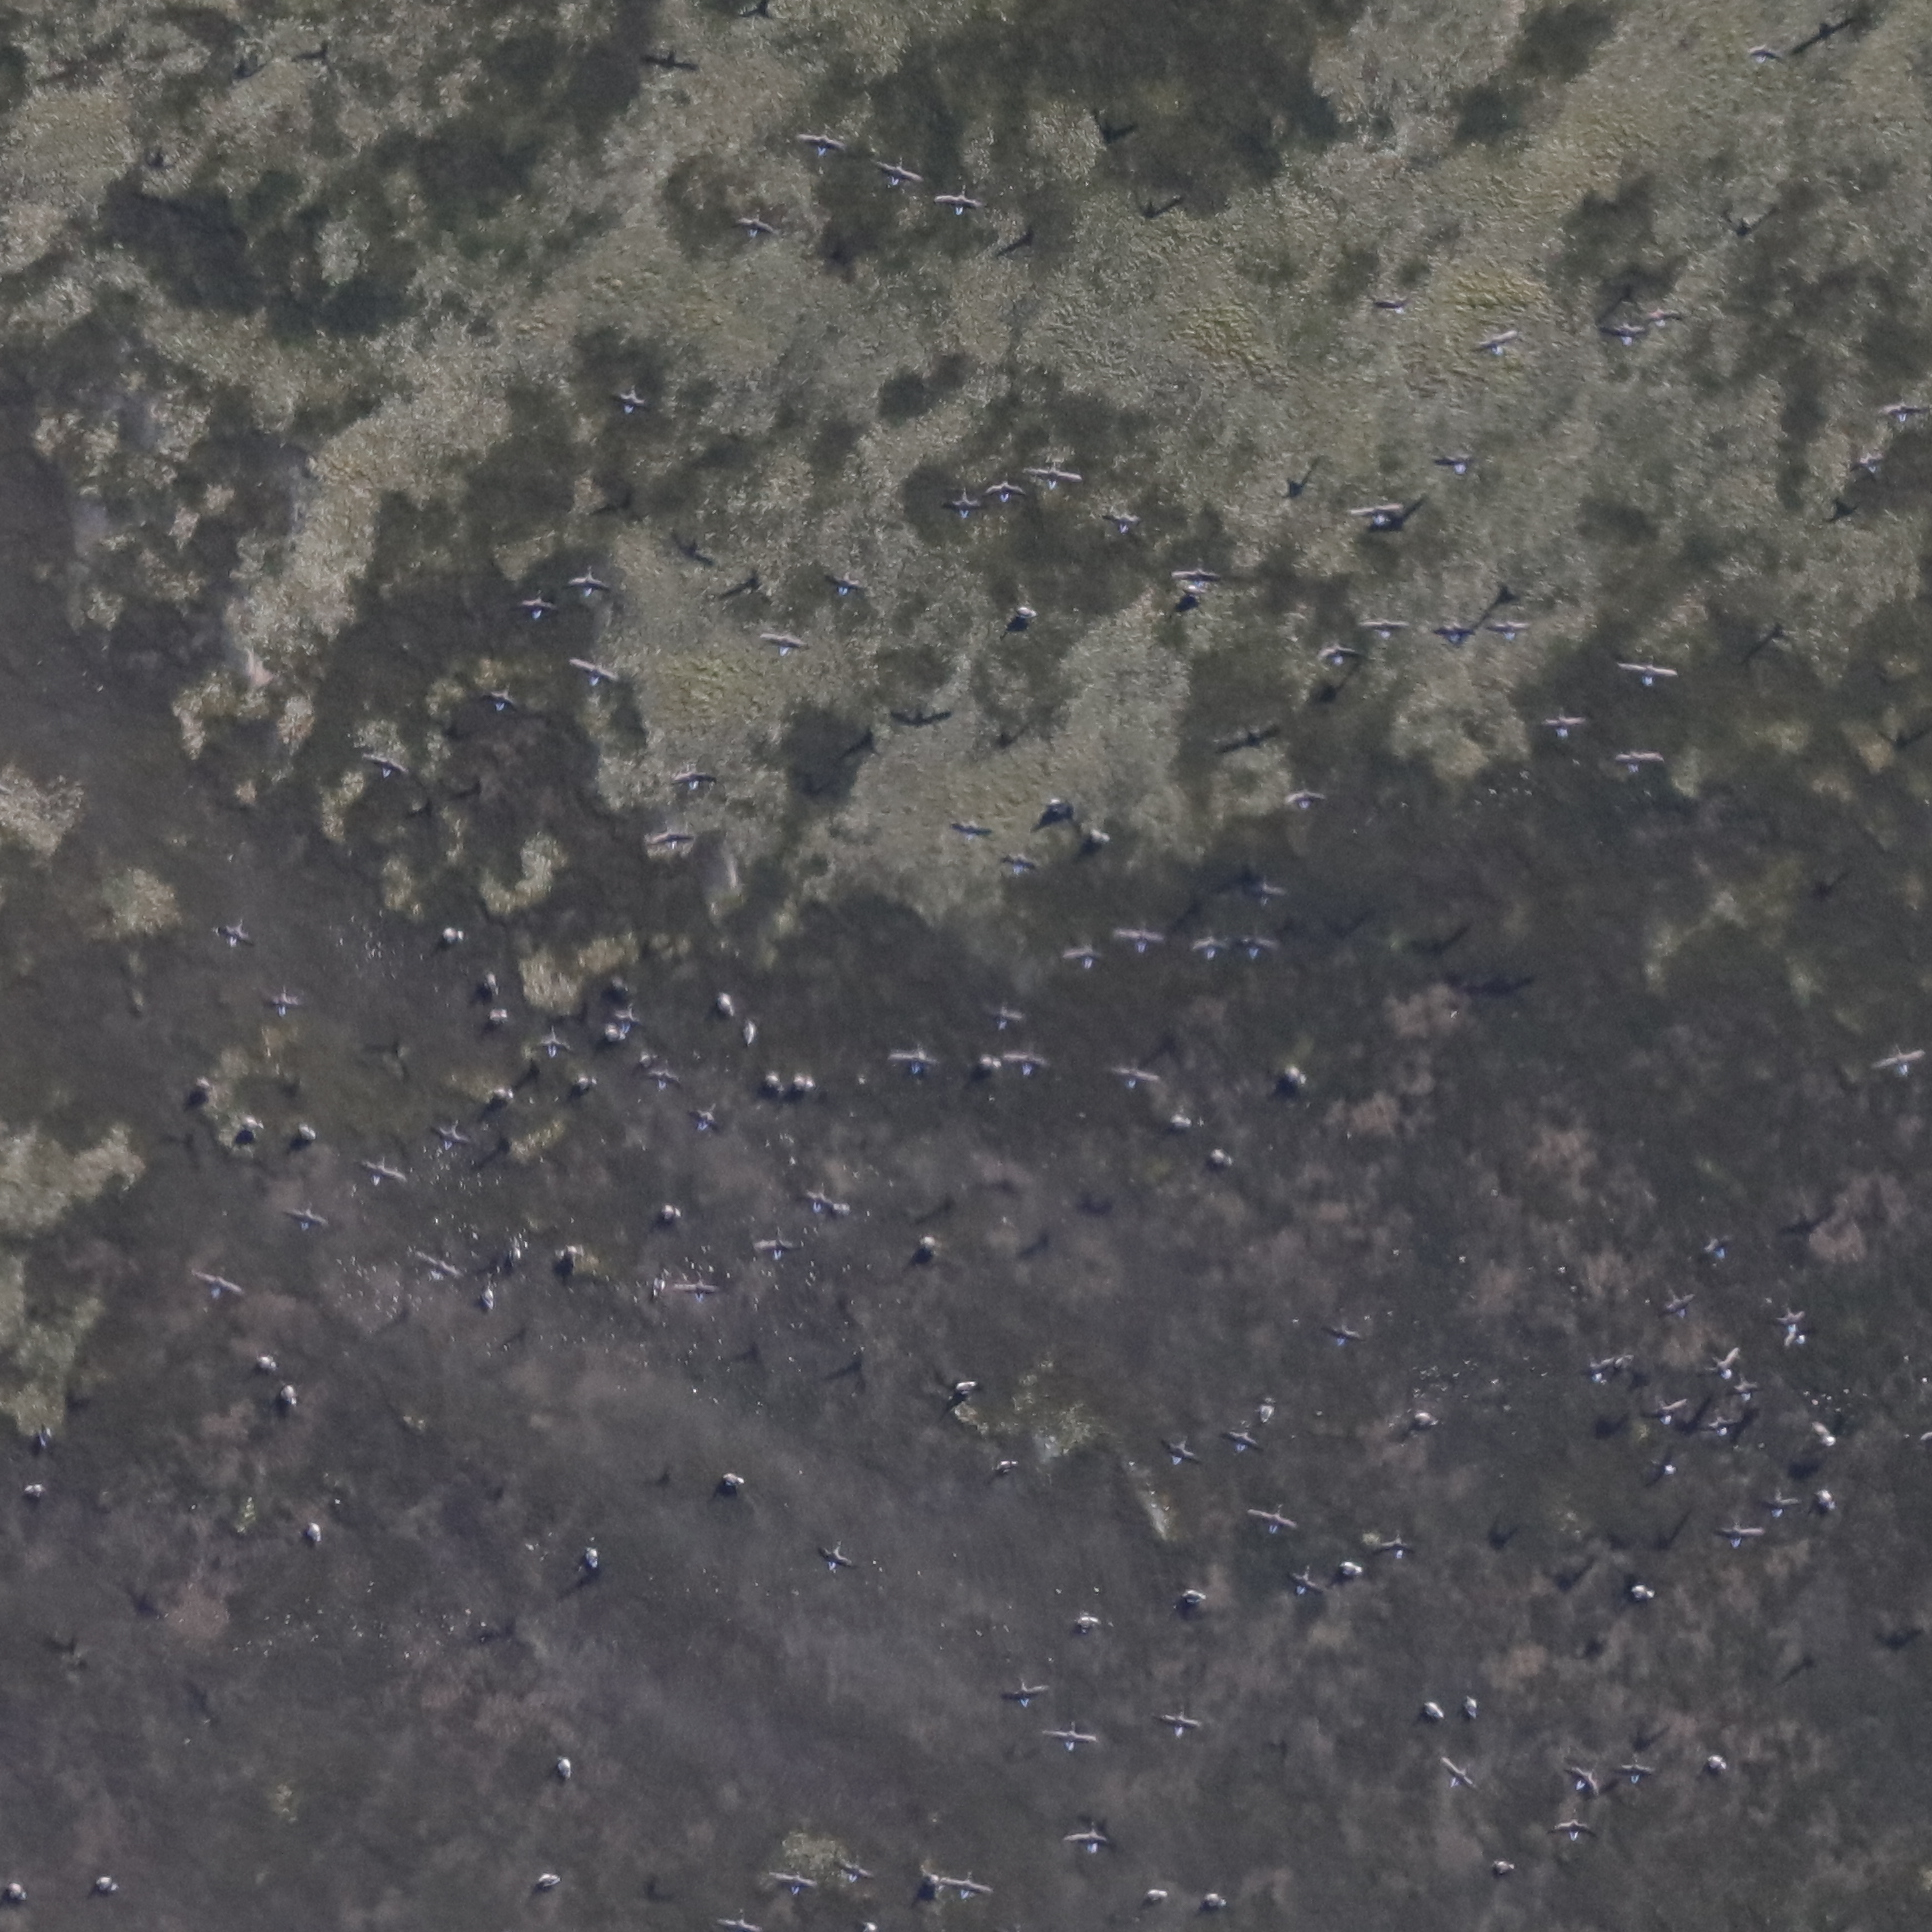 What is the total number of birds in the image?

151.